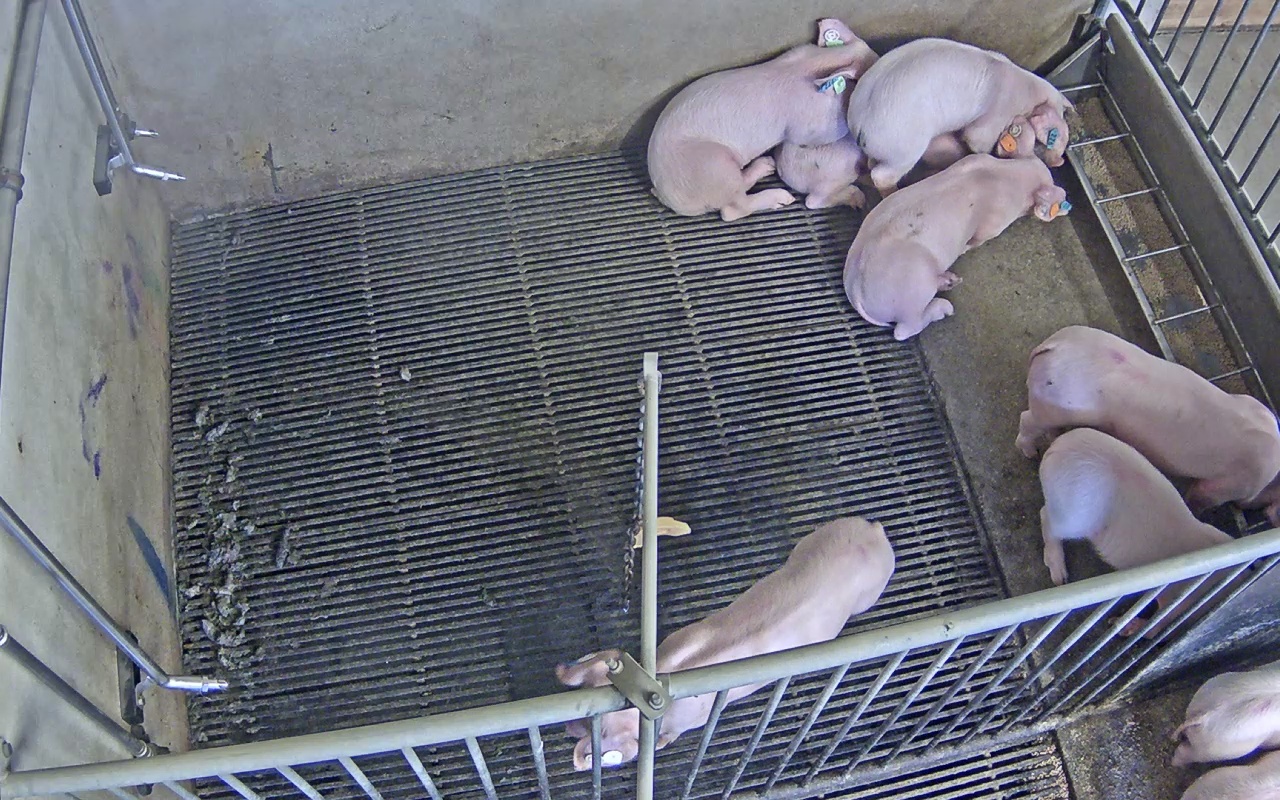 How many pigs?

9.